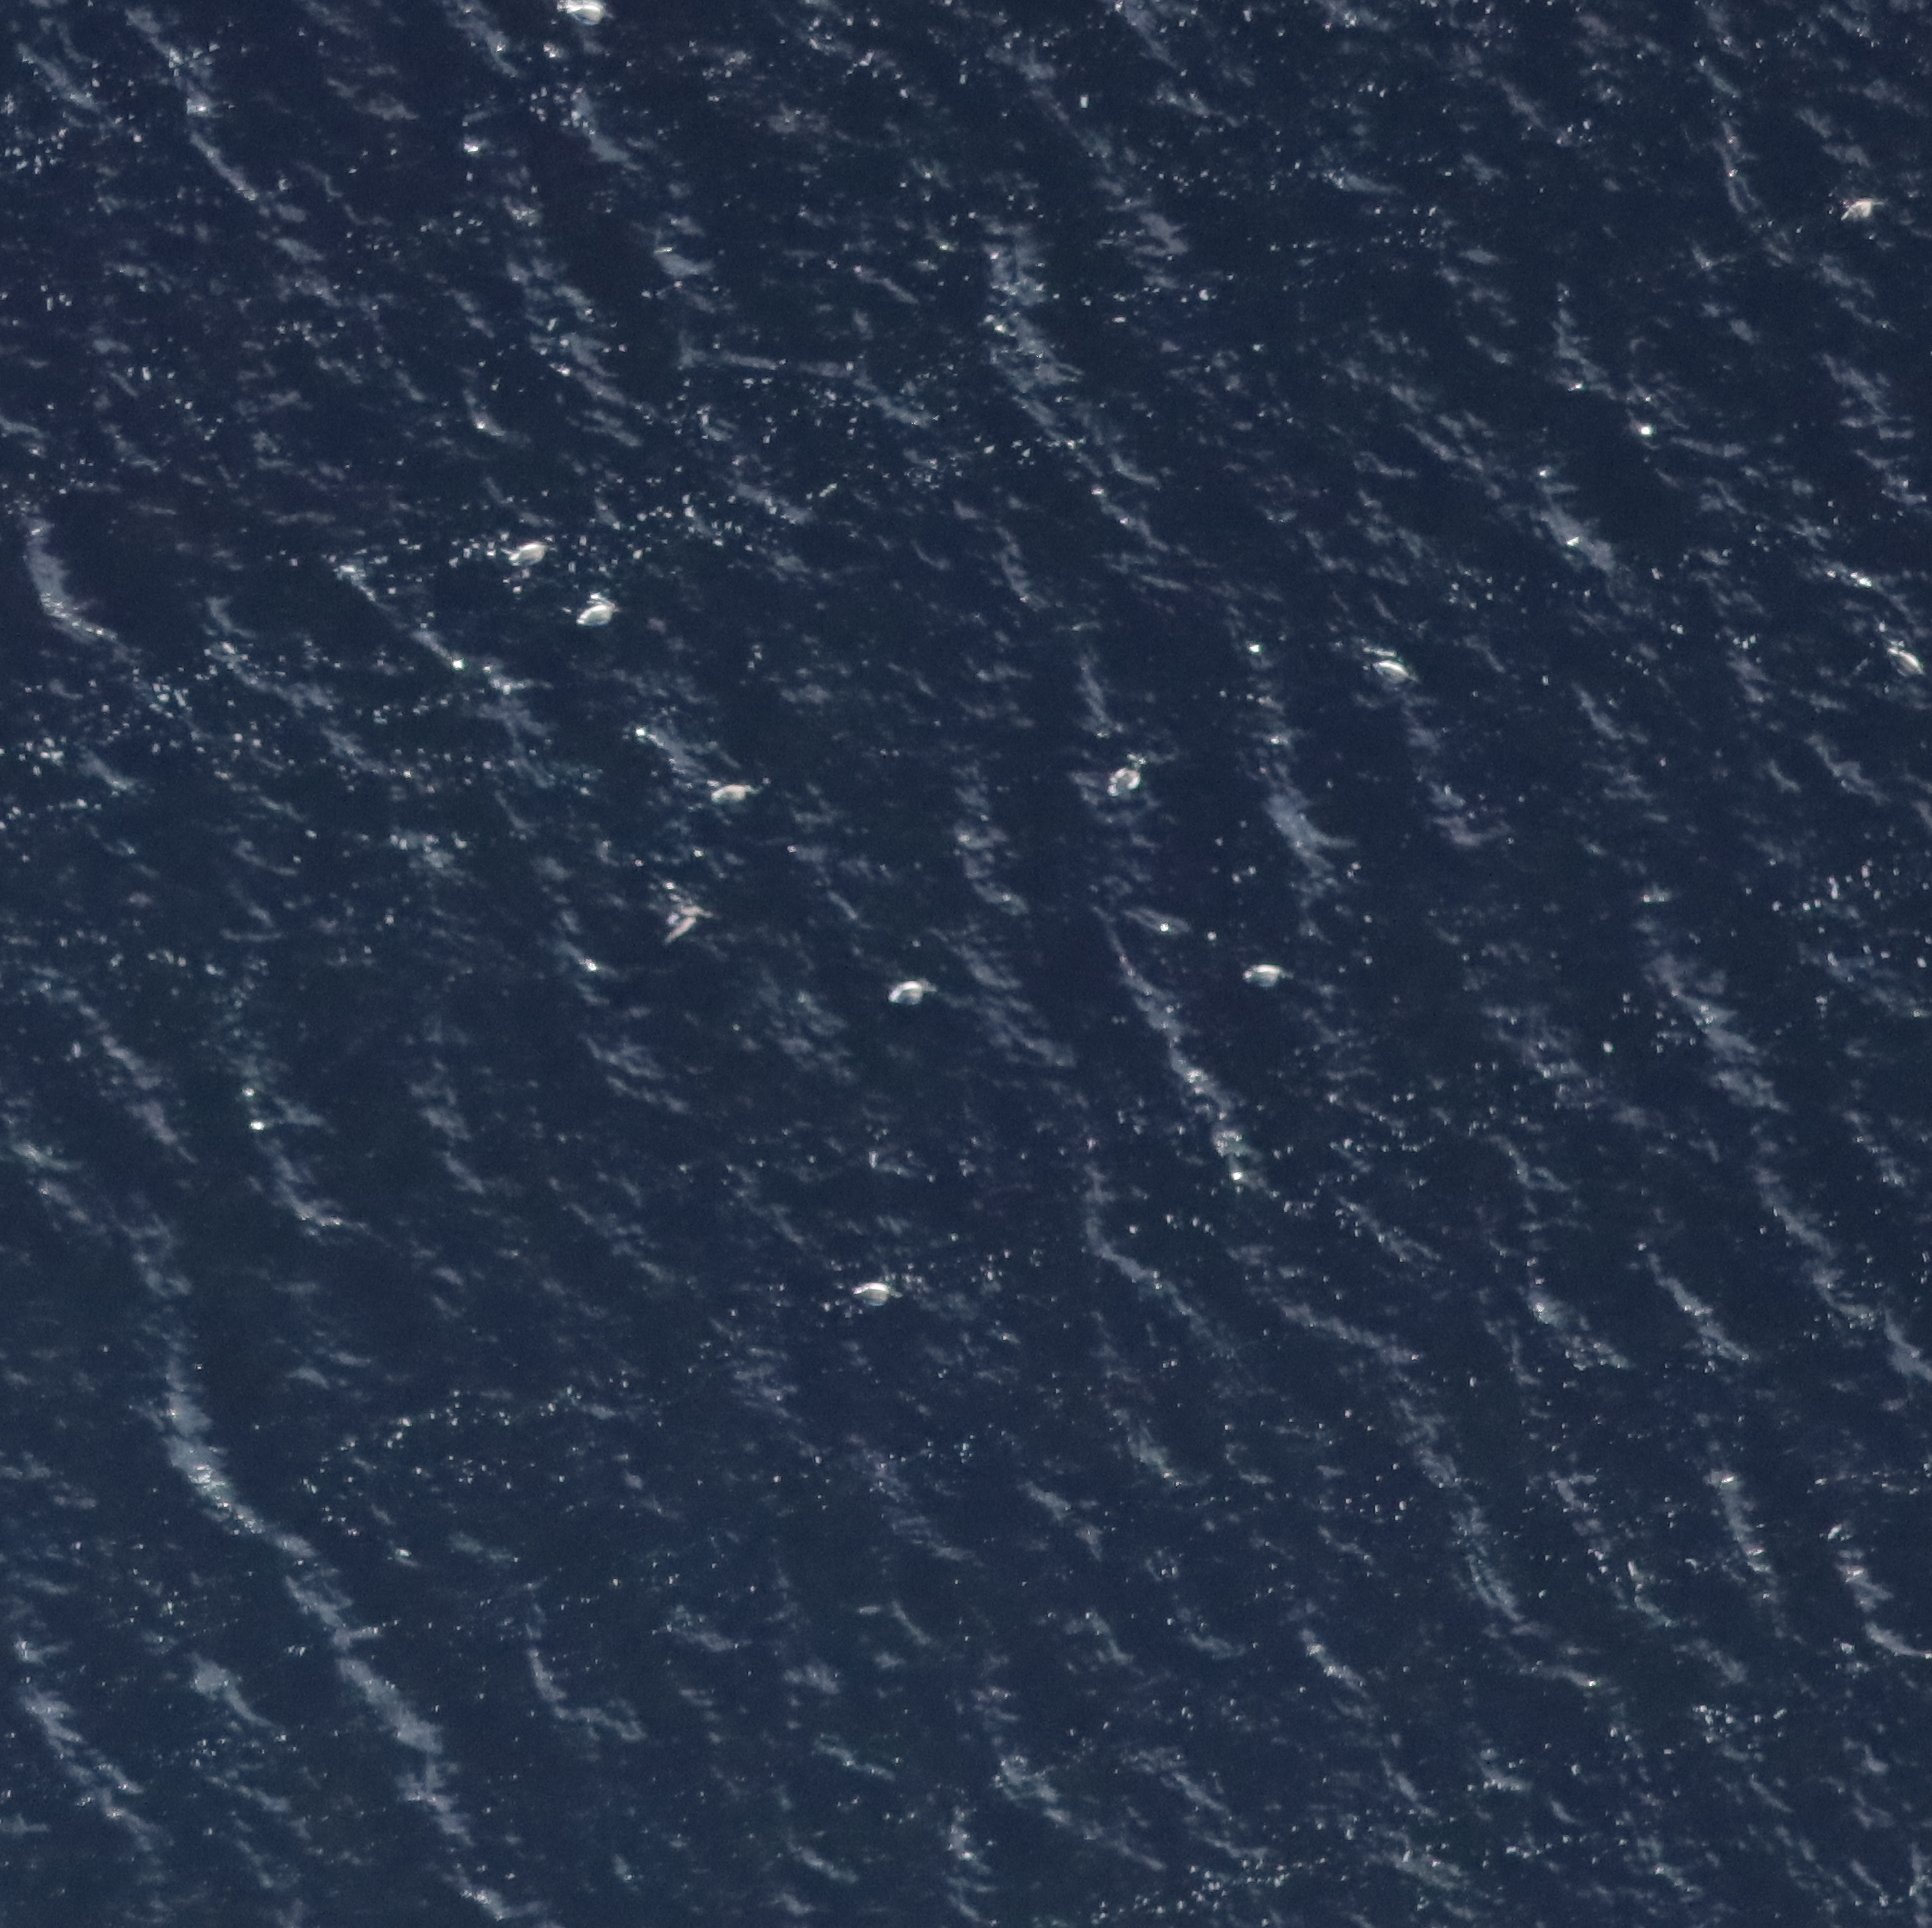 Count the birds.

11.